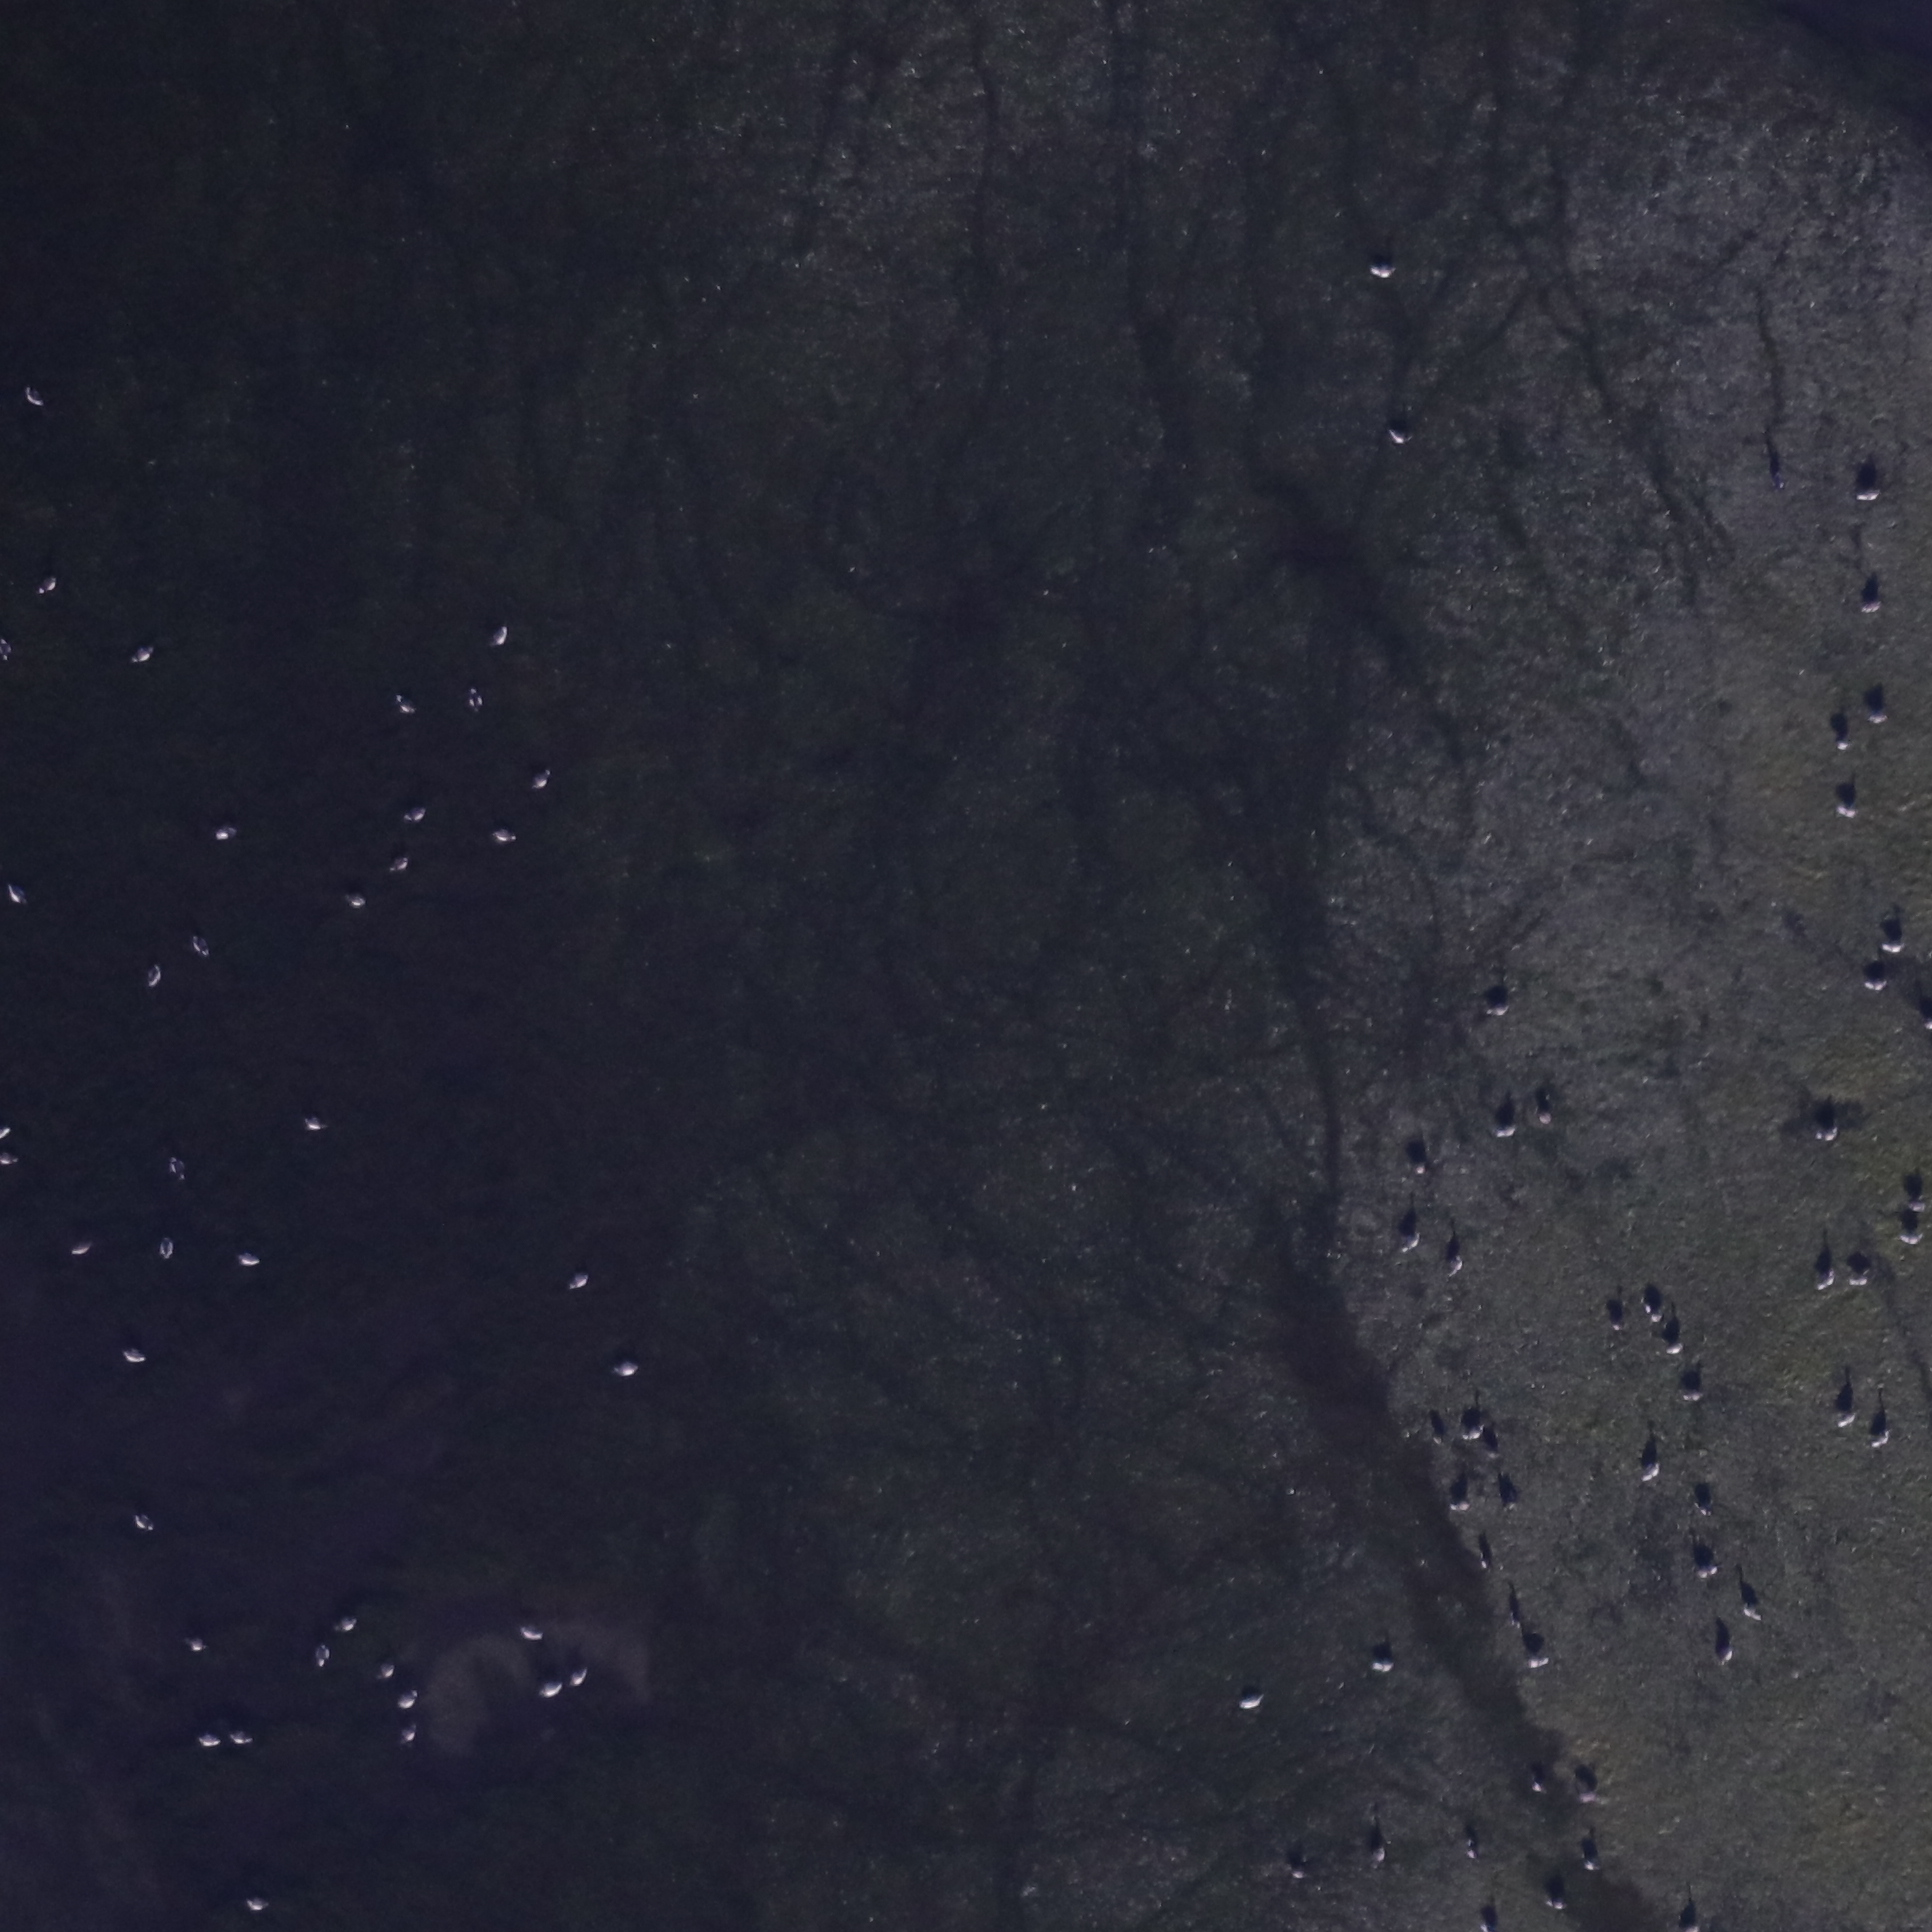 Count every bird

85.